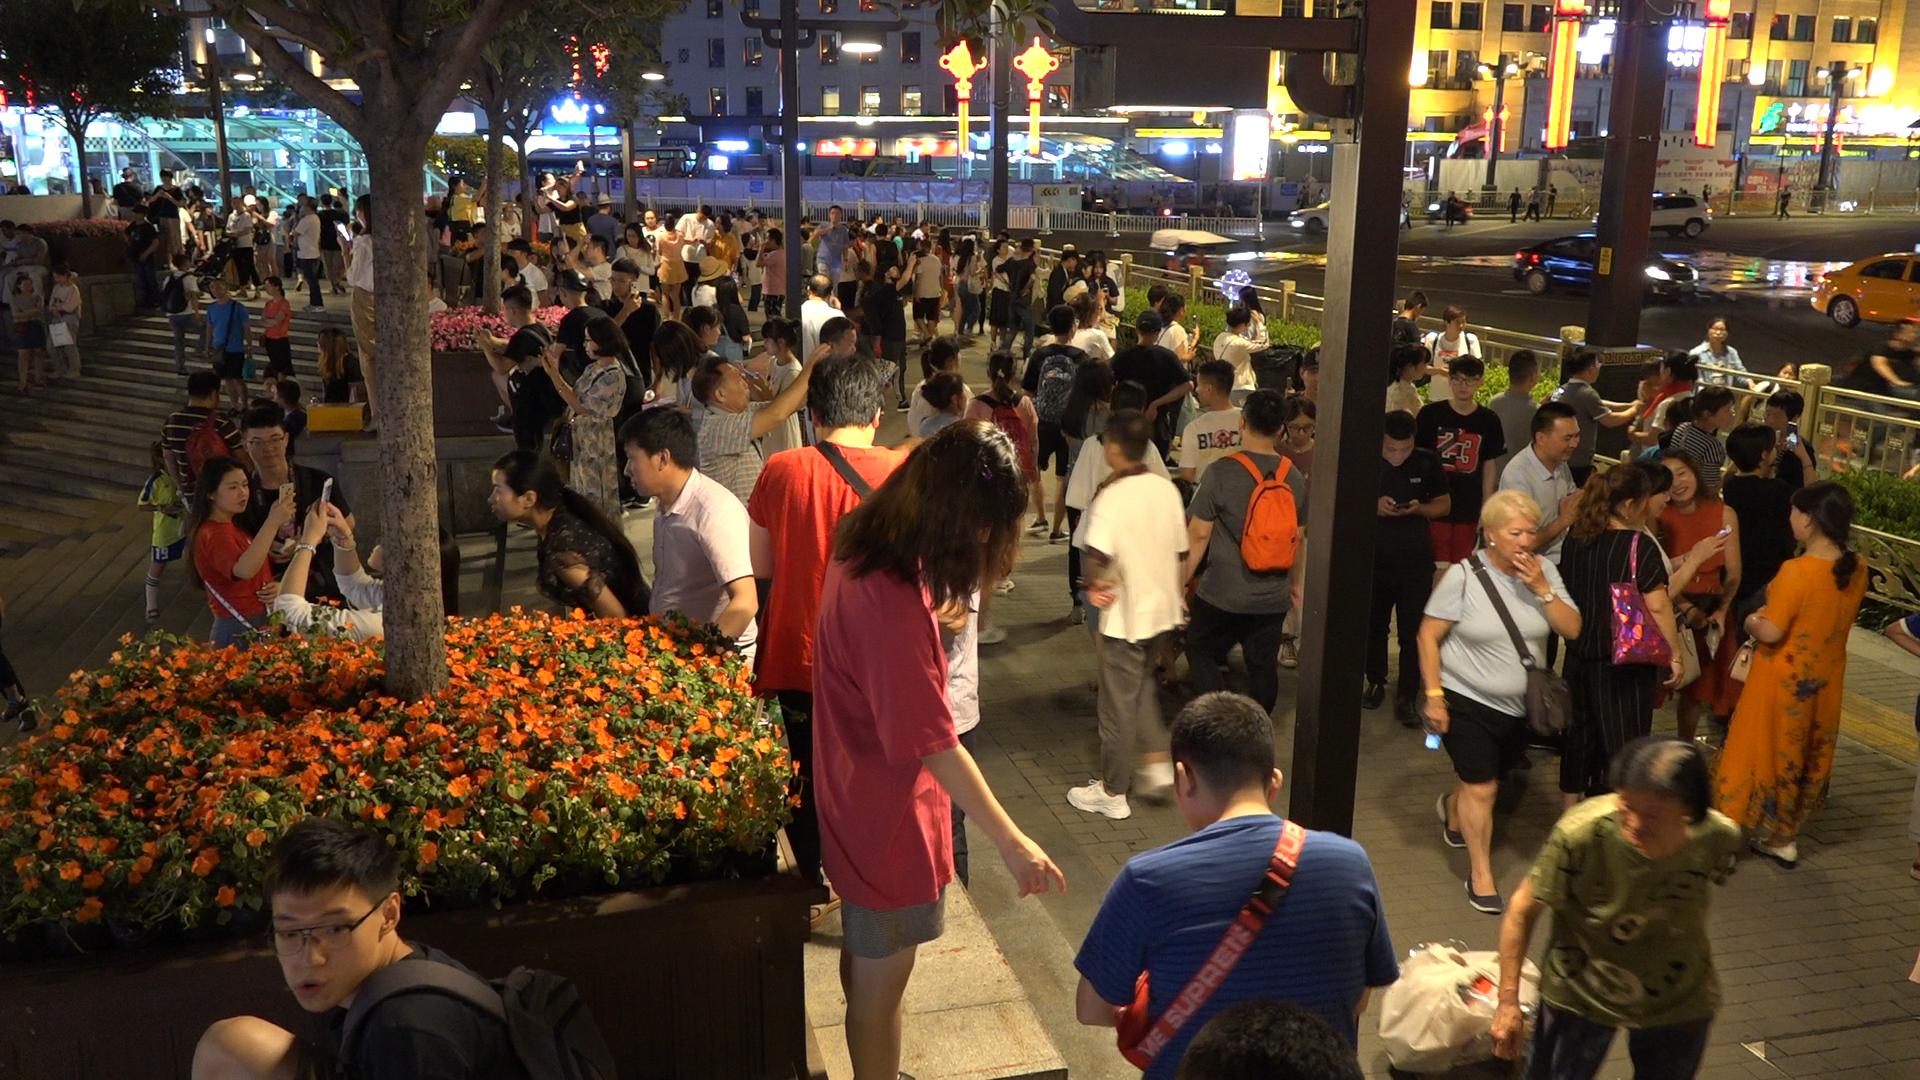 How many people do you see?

168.